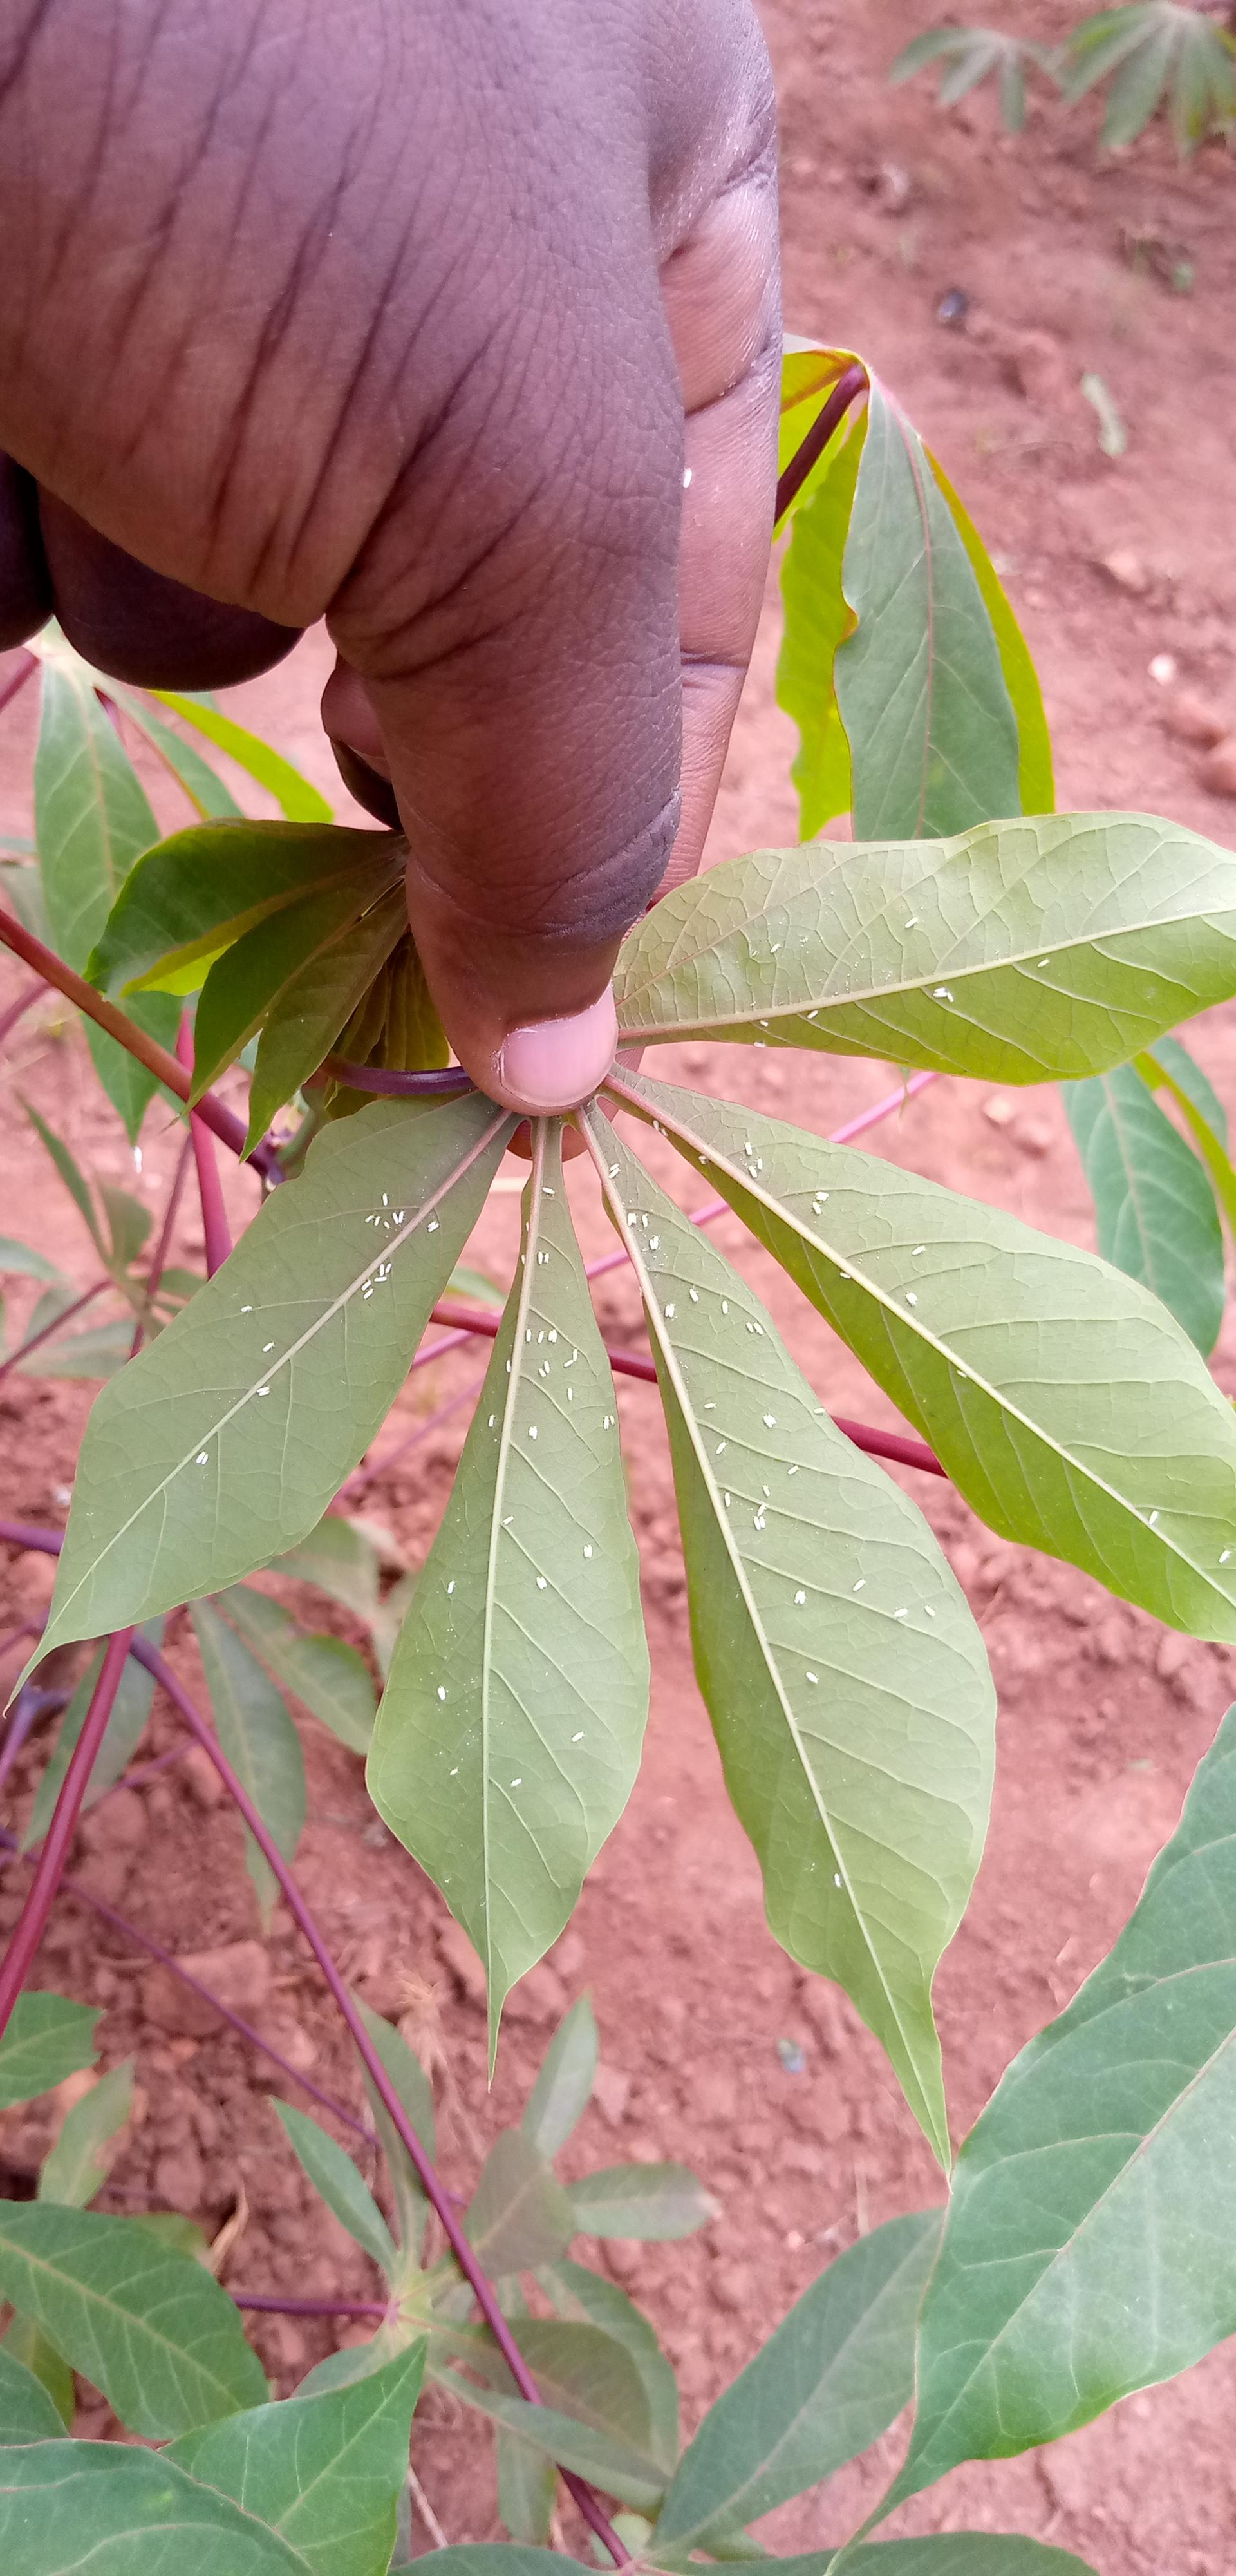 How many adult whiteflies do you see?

100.